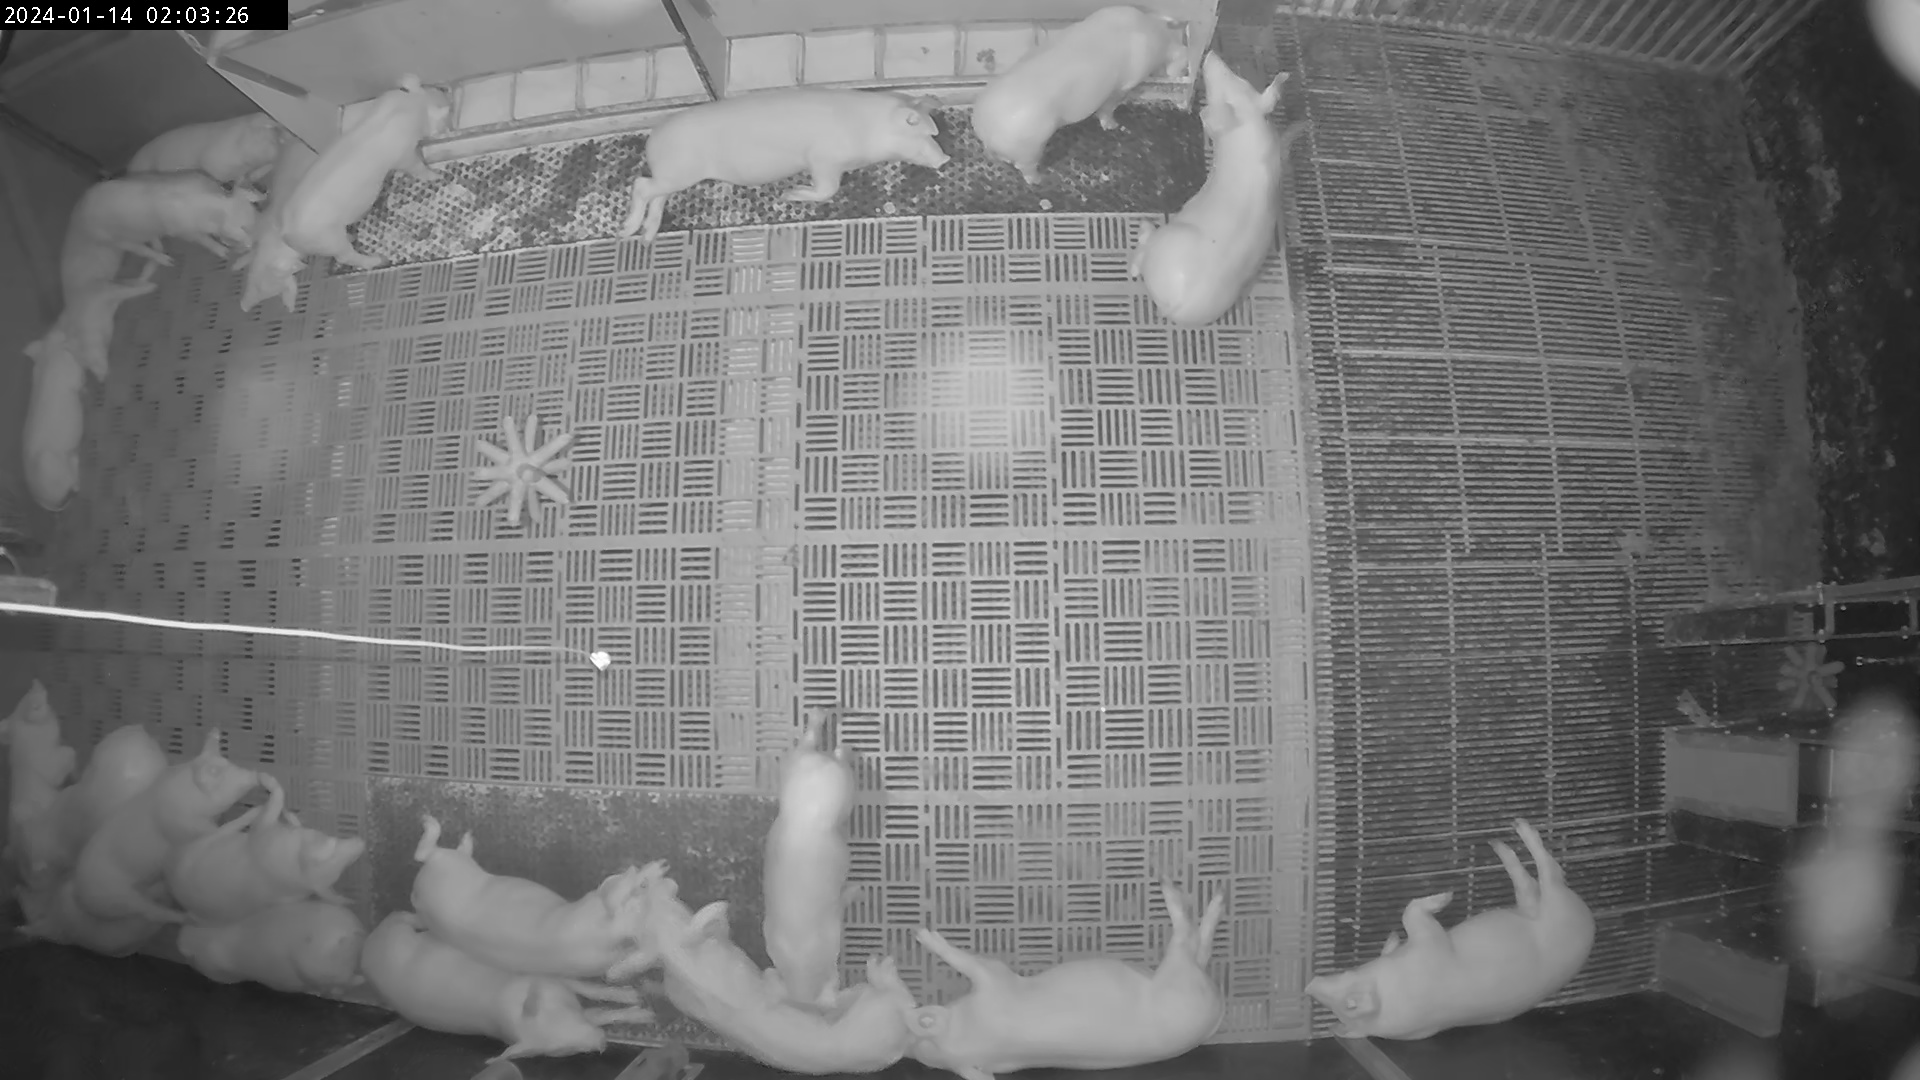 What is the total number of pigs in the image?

21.